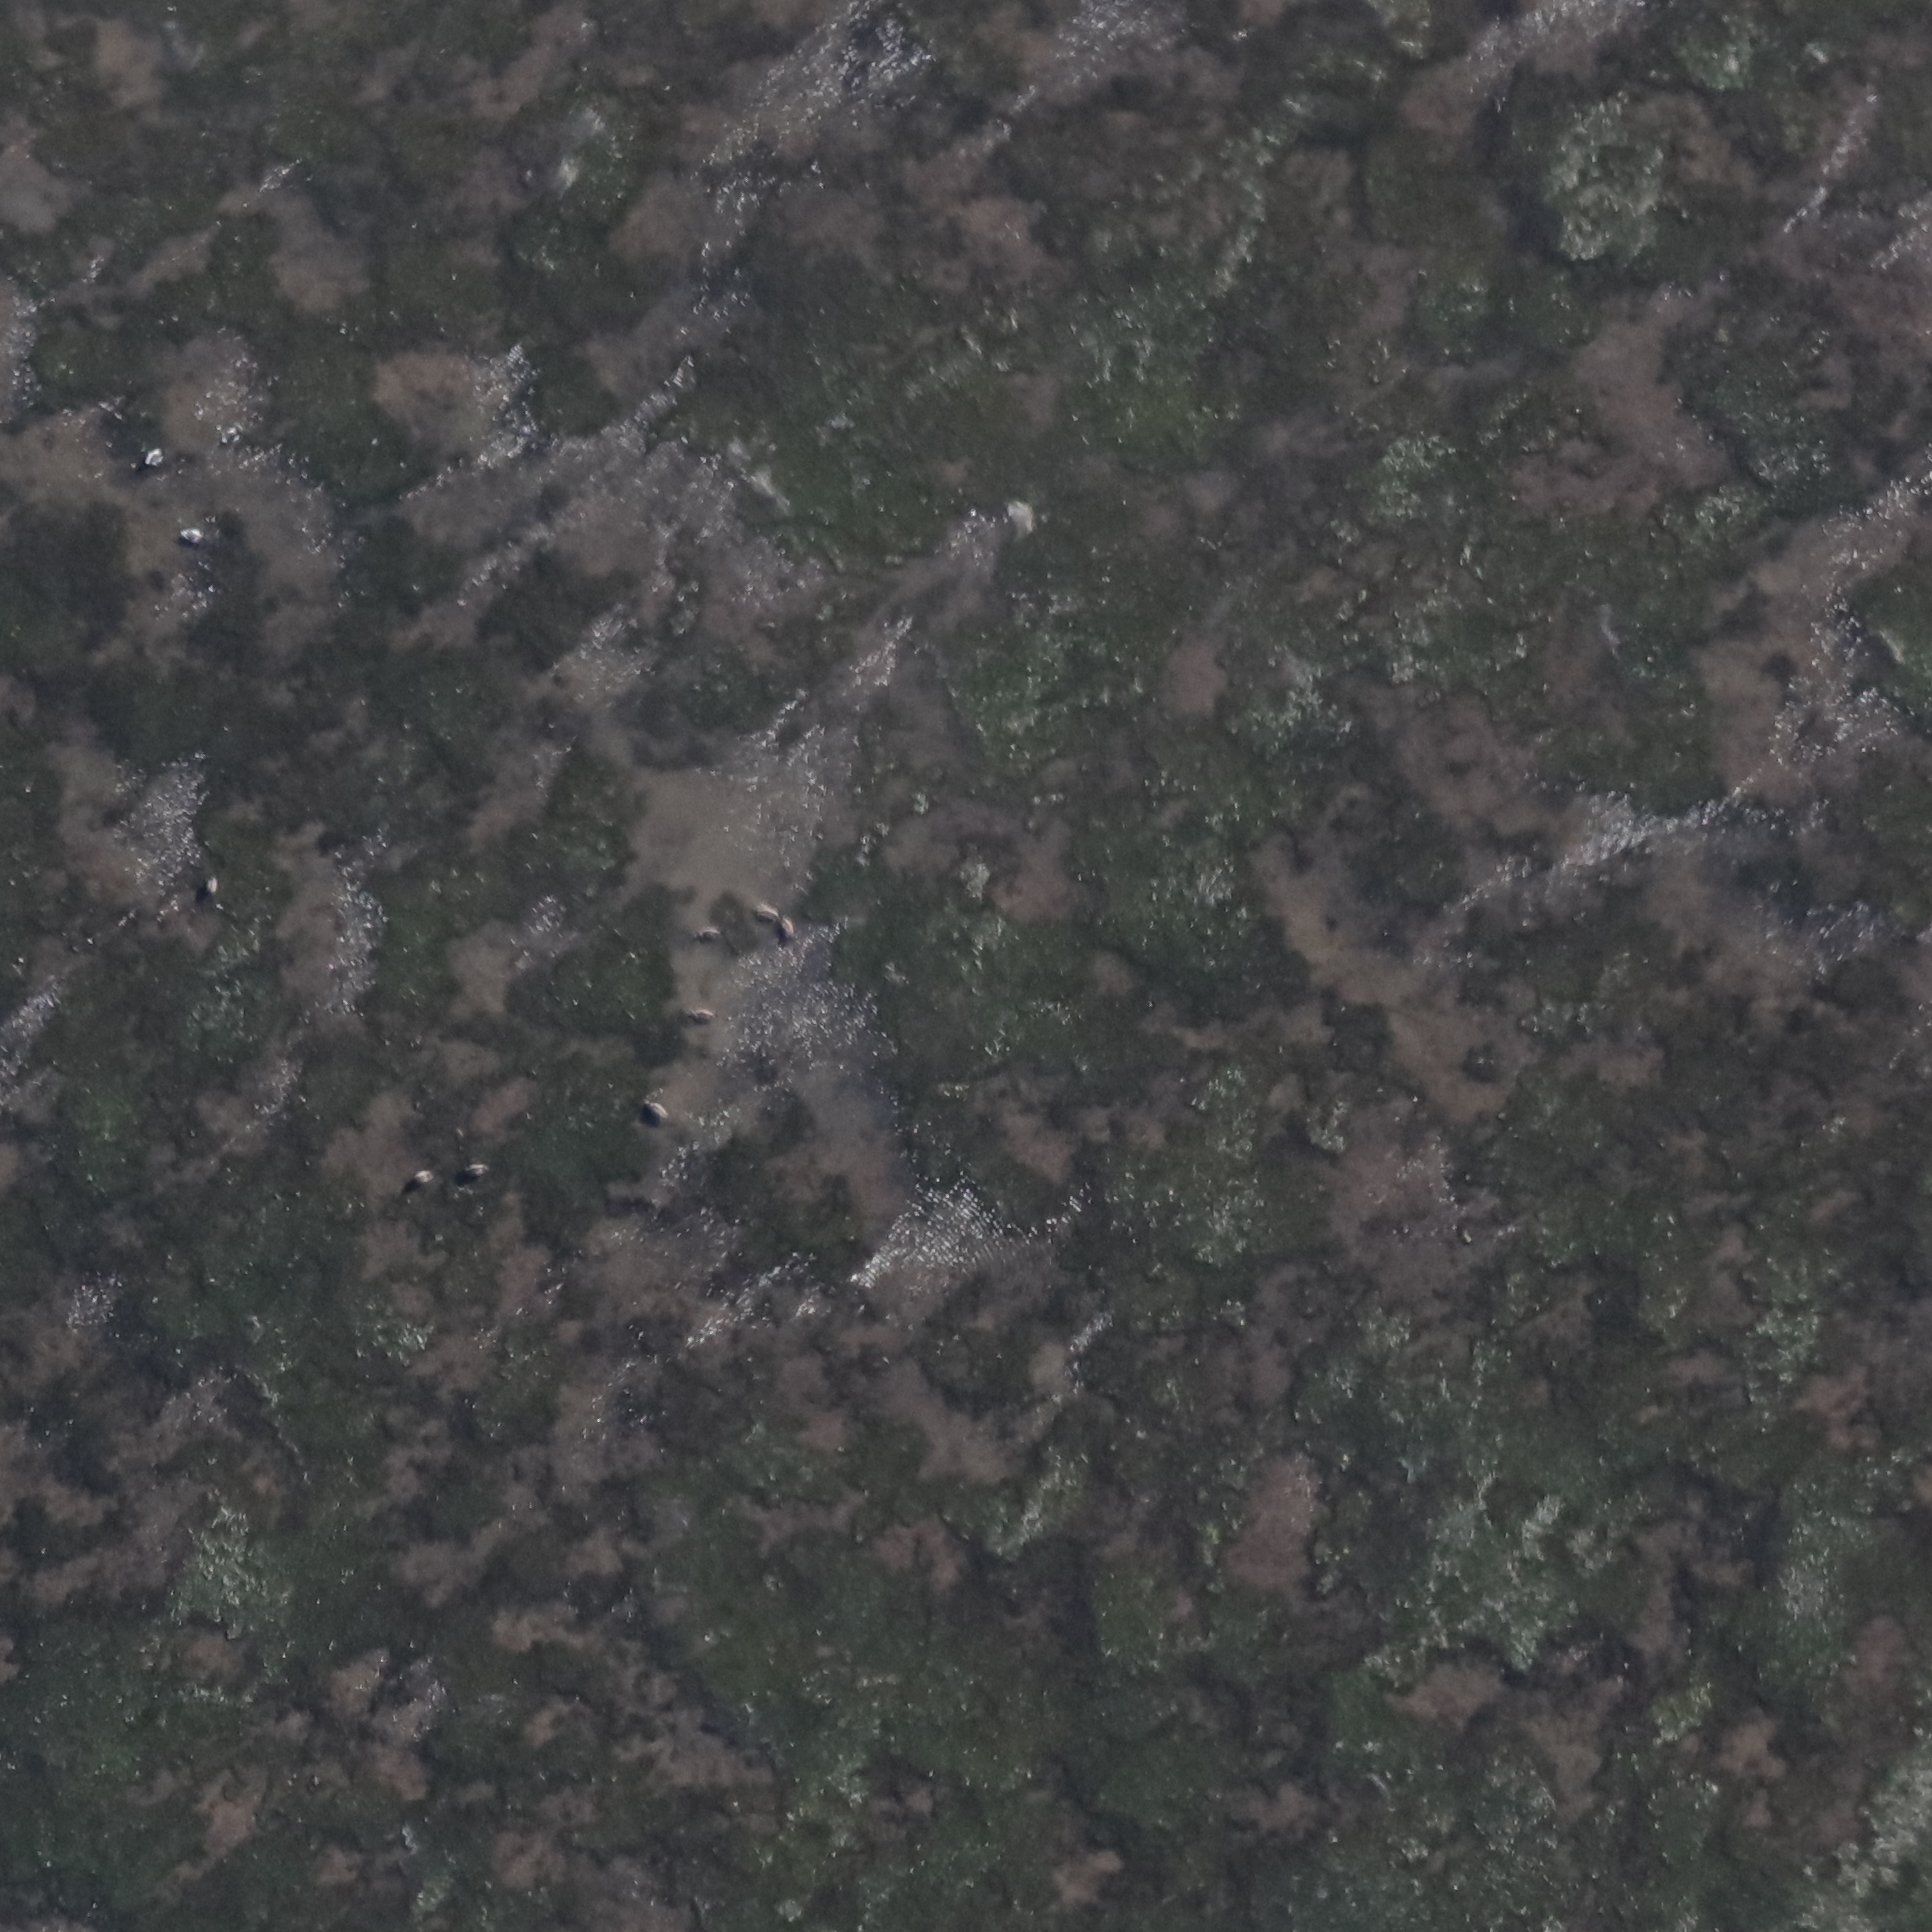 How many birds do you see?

11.